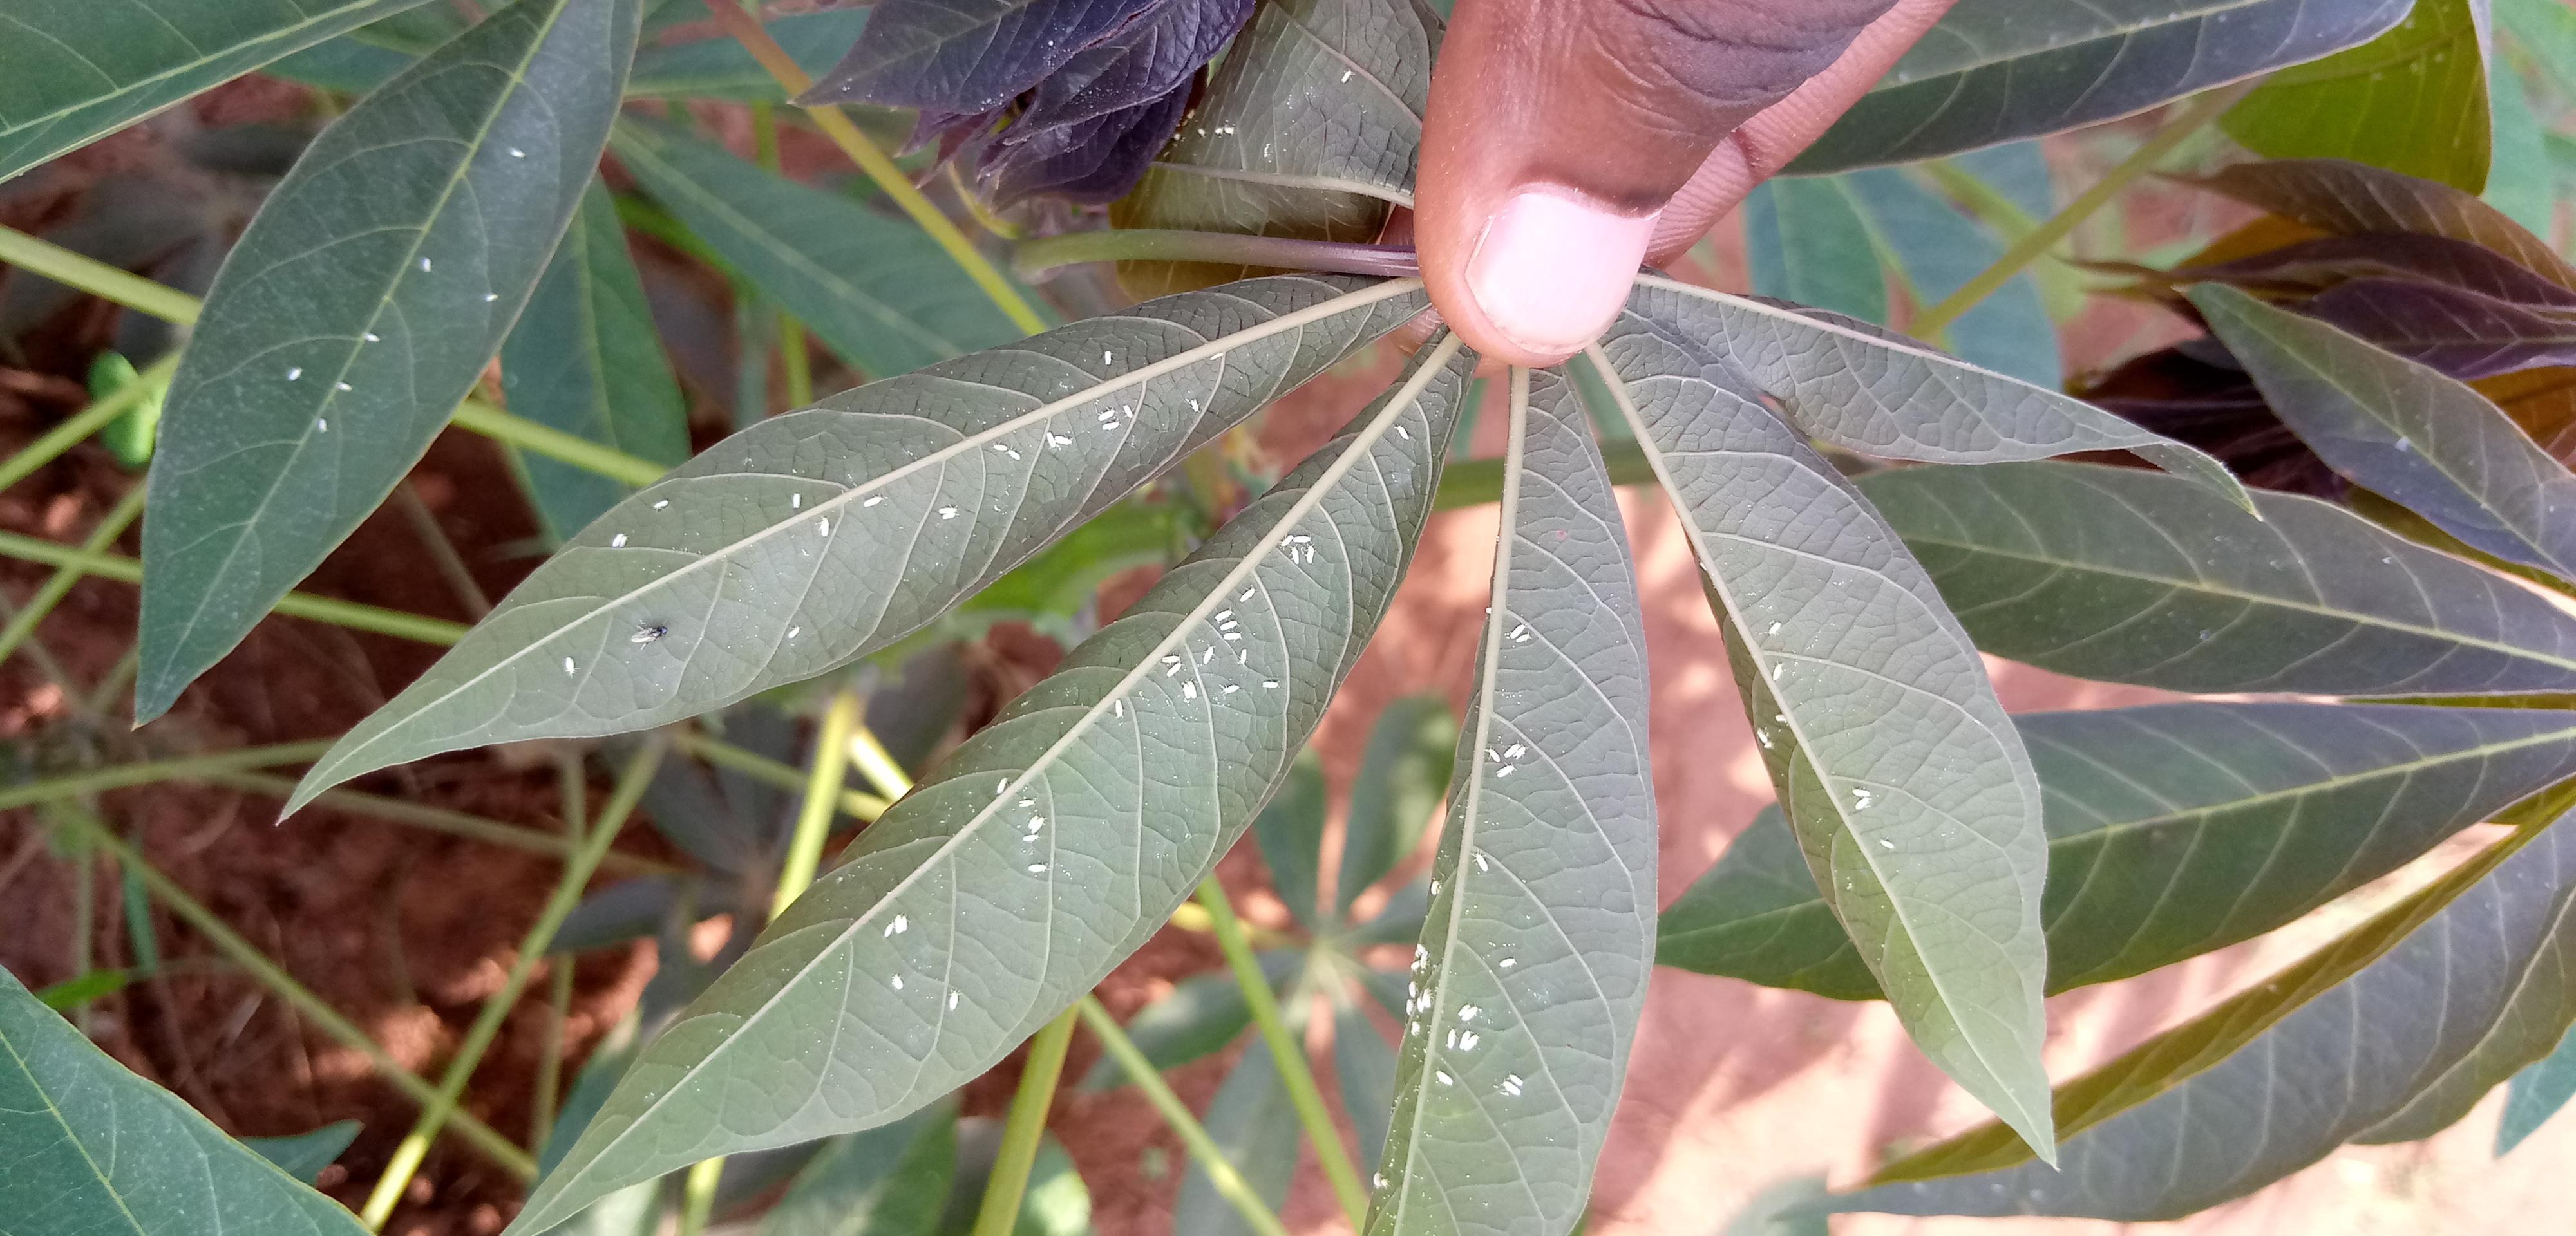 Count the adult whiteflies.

95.